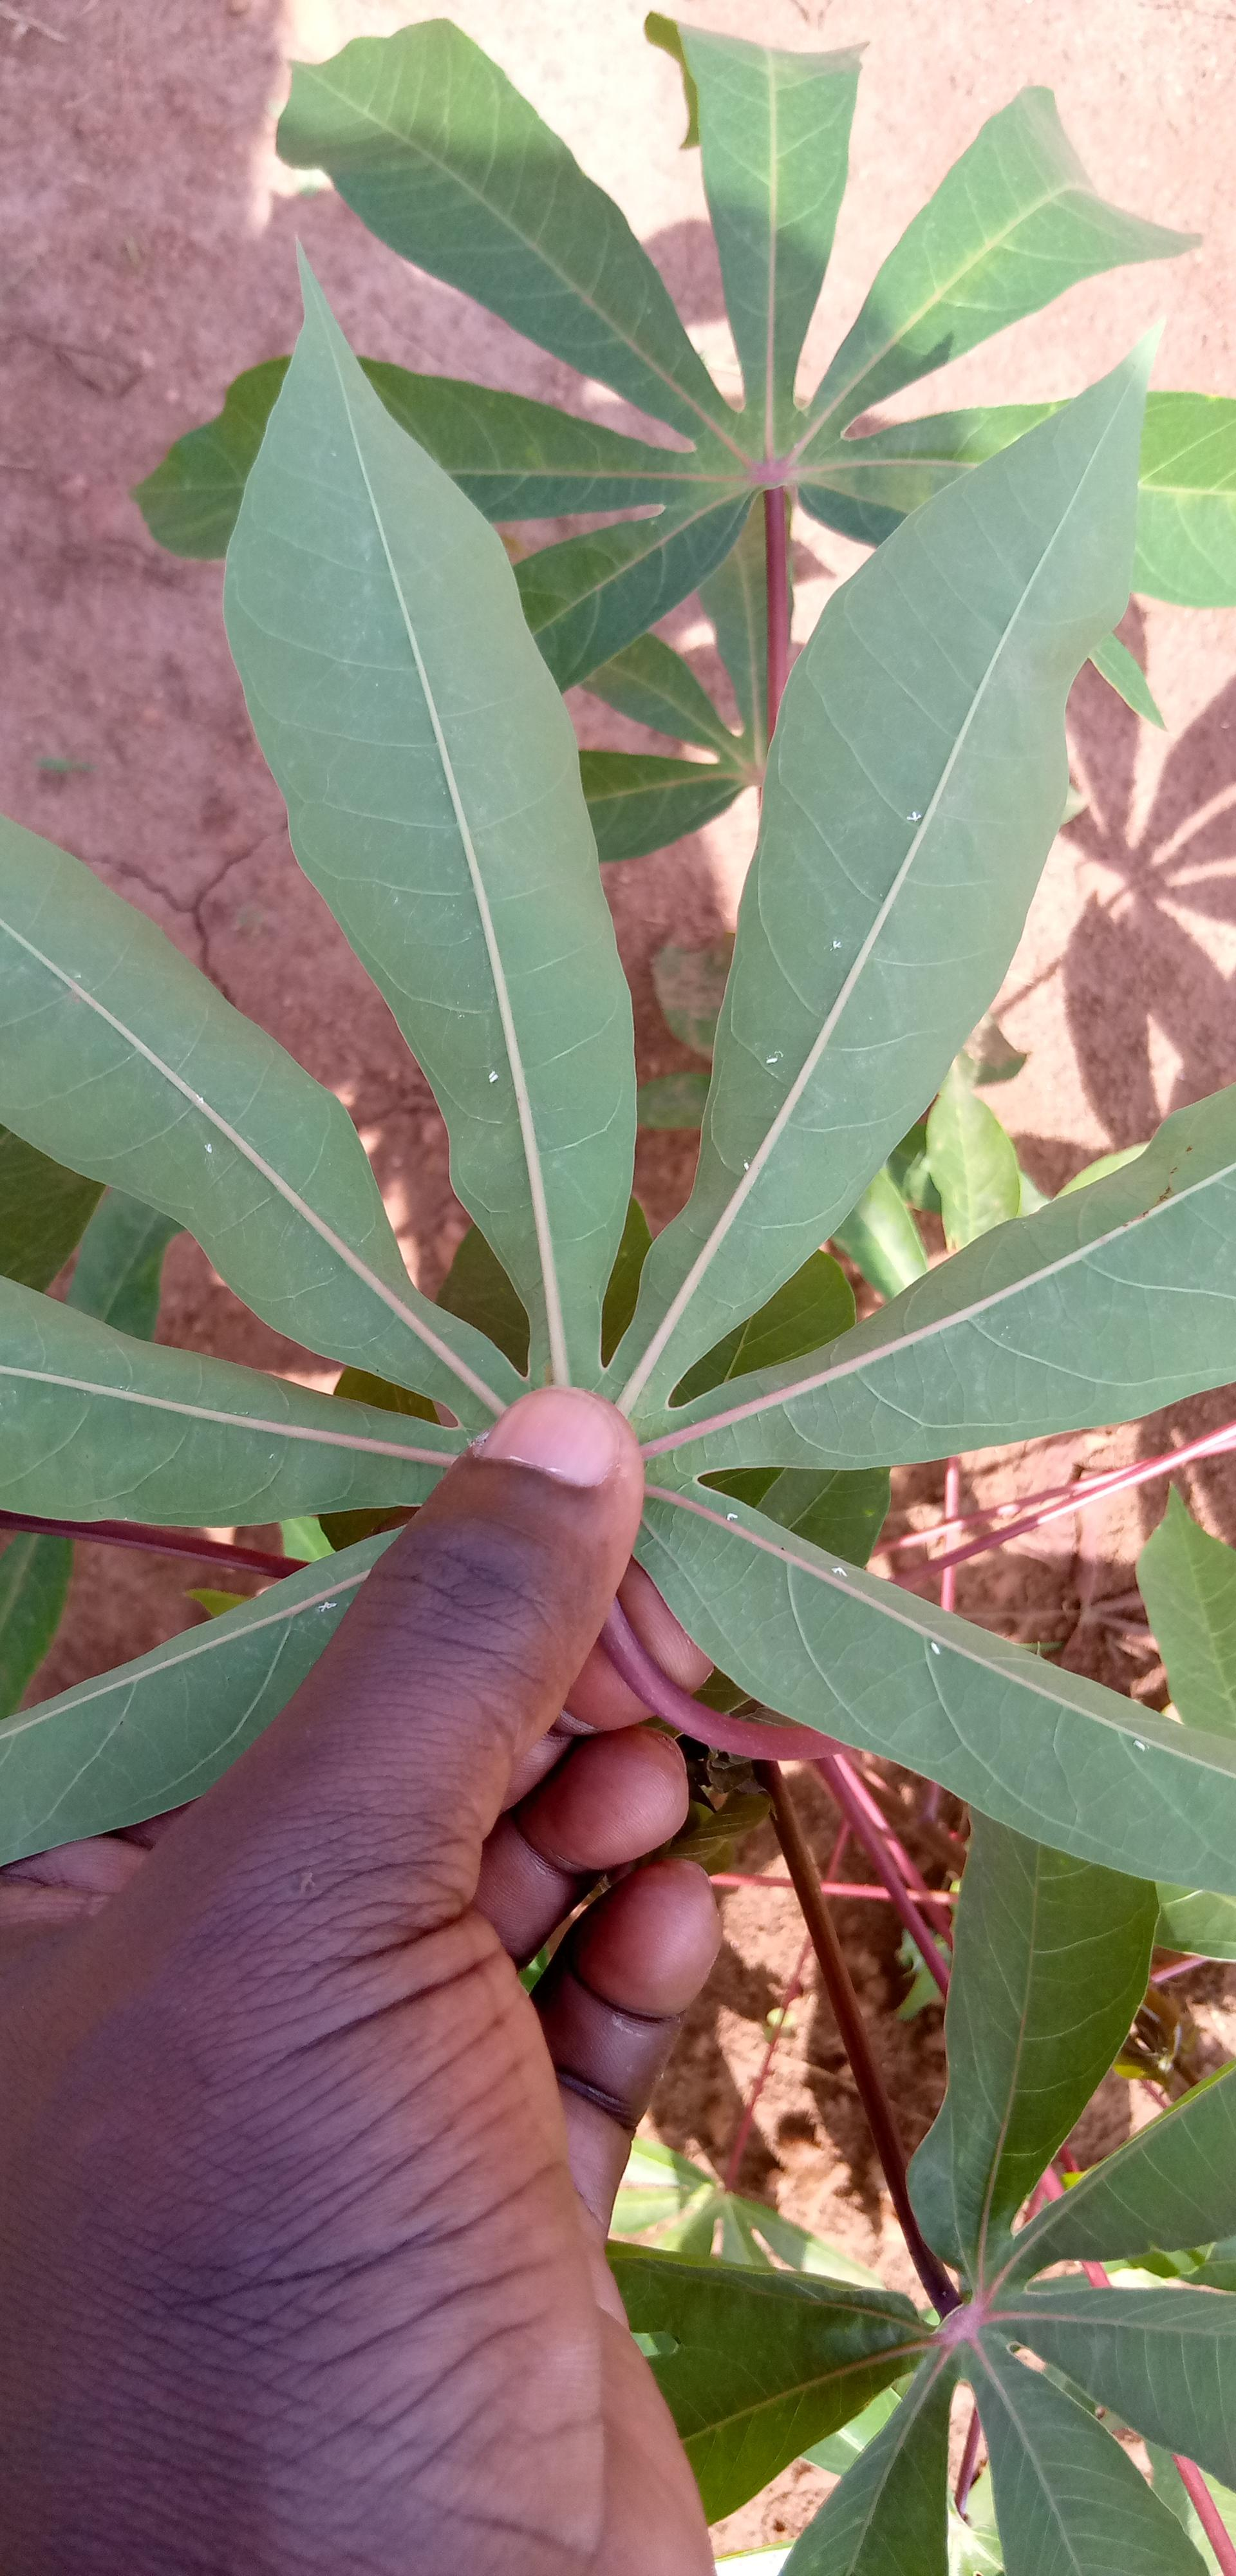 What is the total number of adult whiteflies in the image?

10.